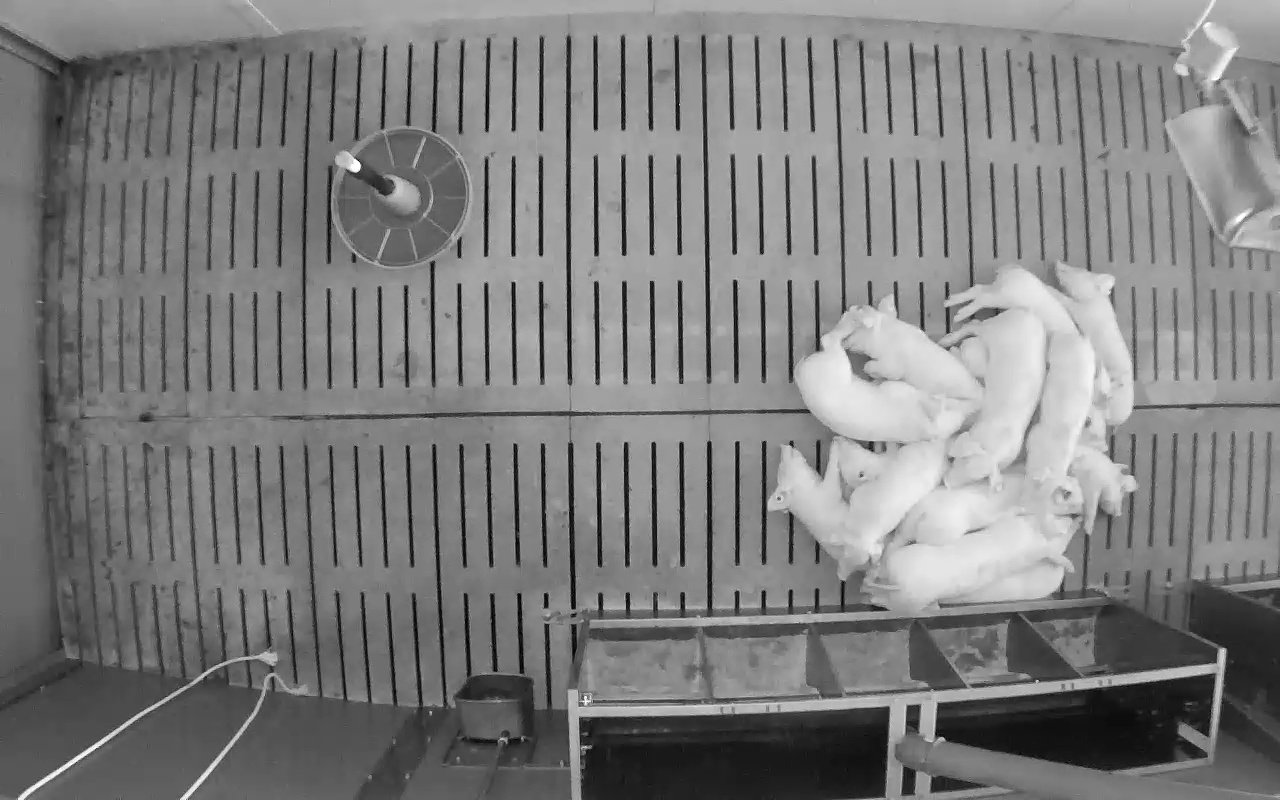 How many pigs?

14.